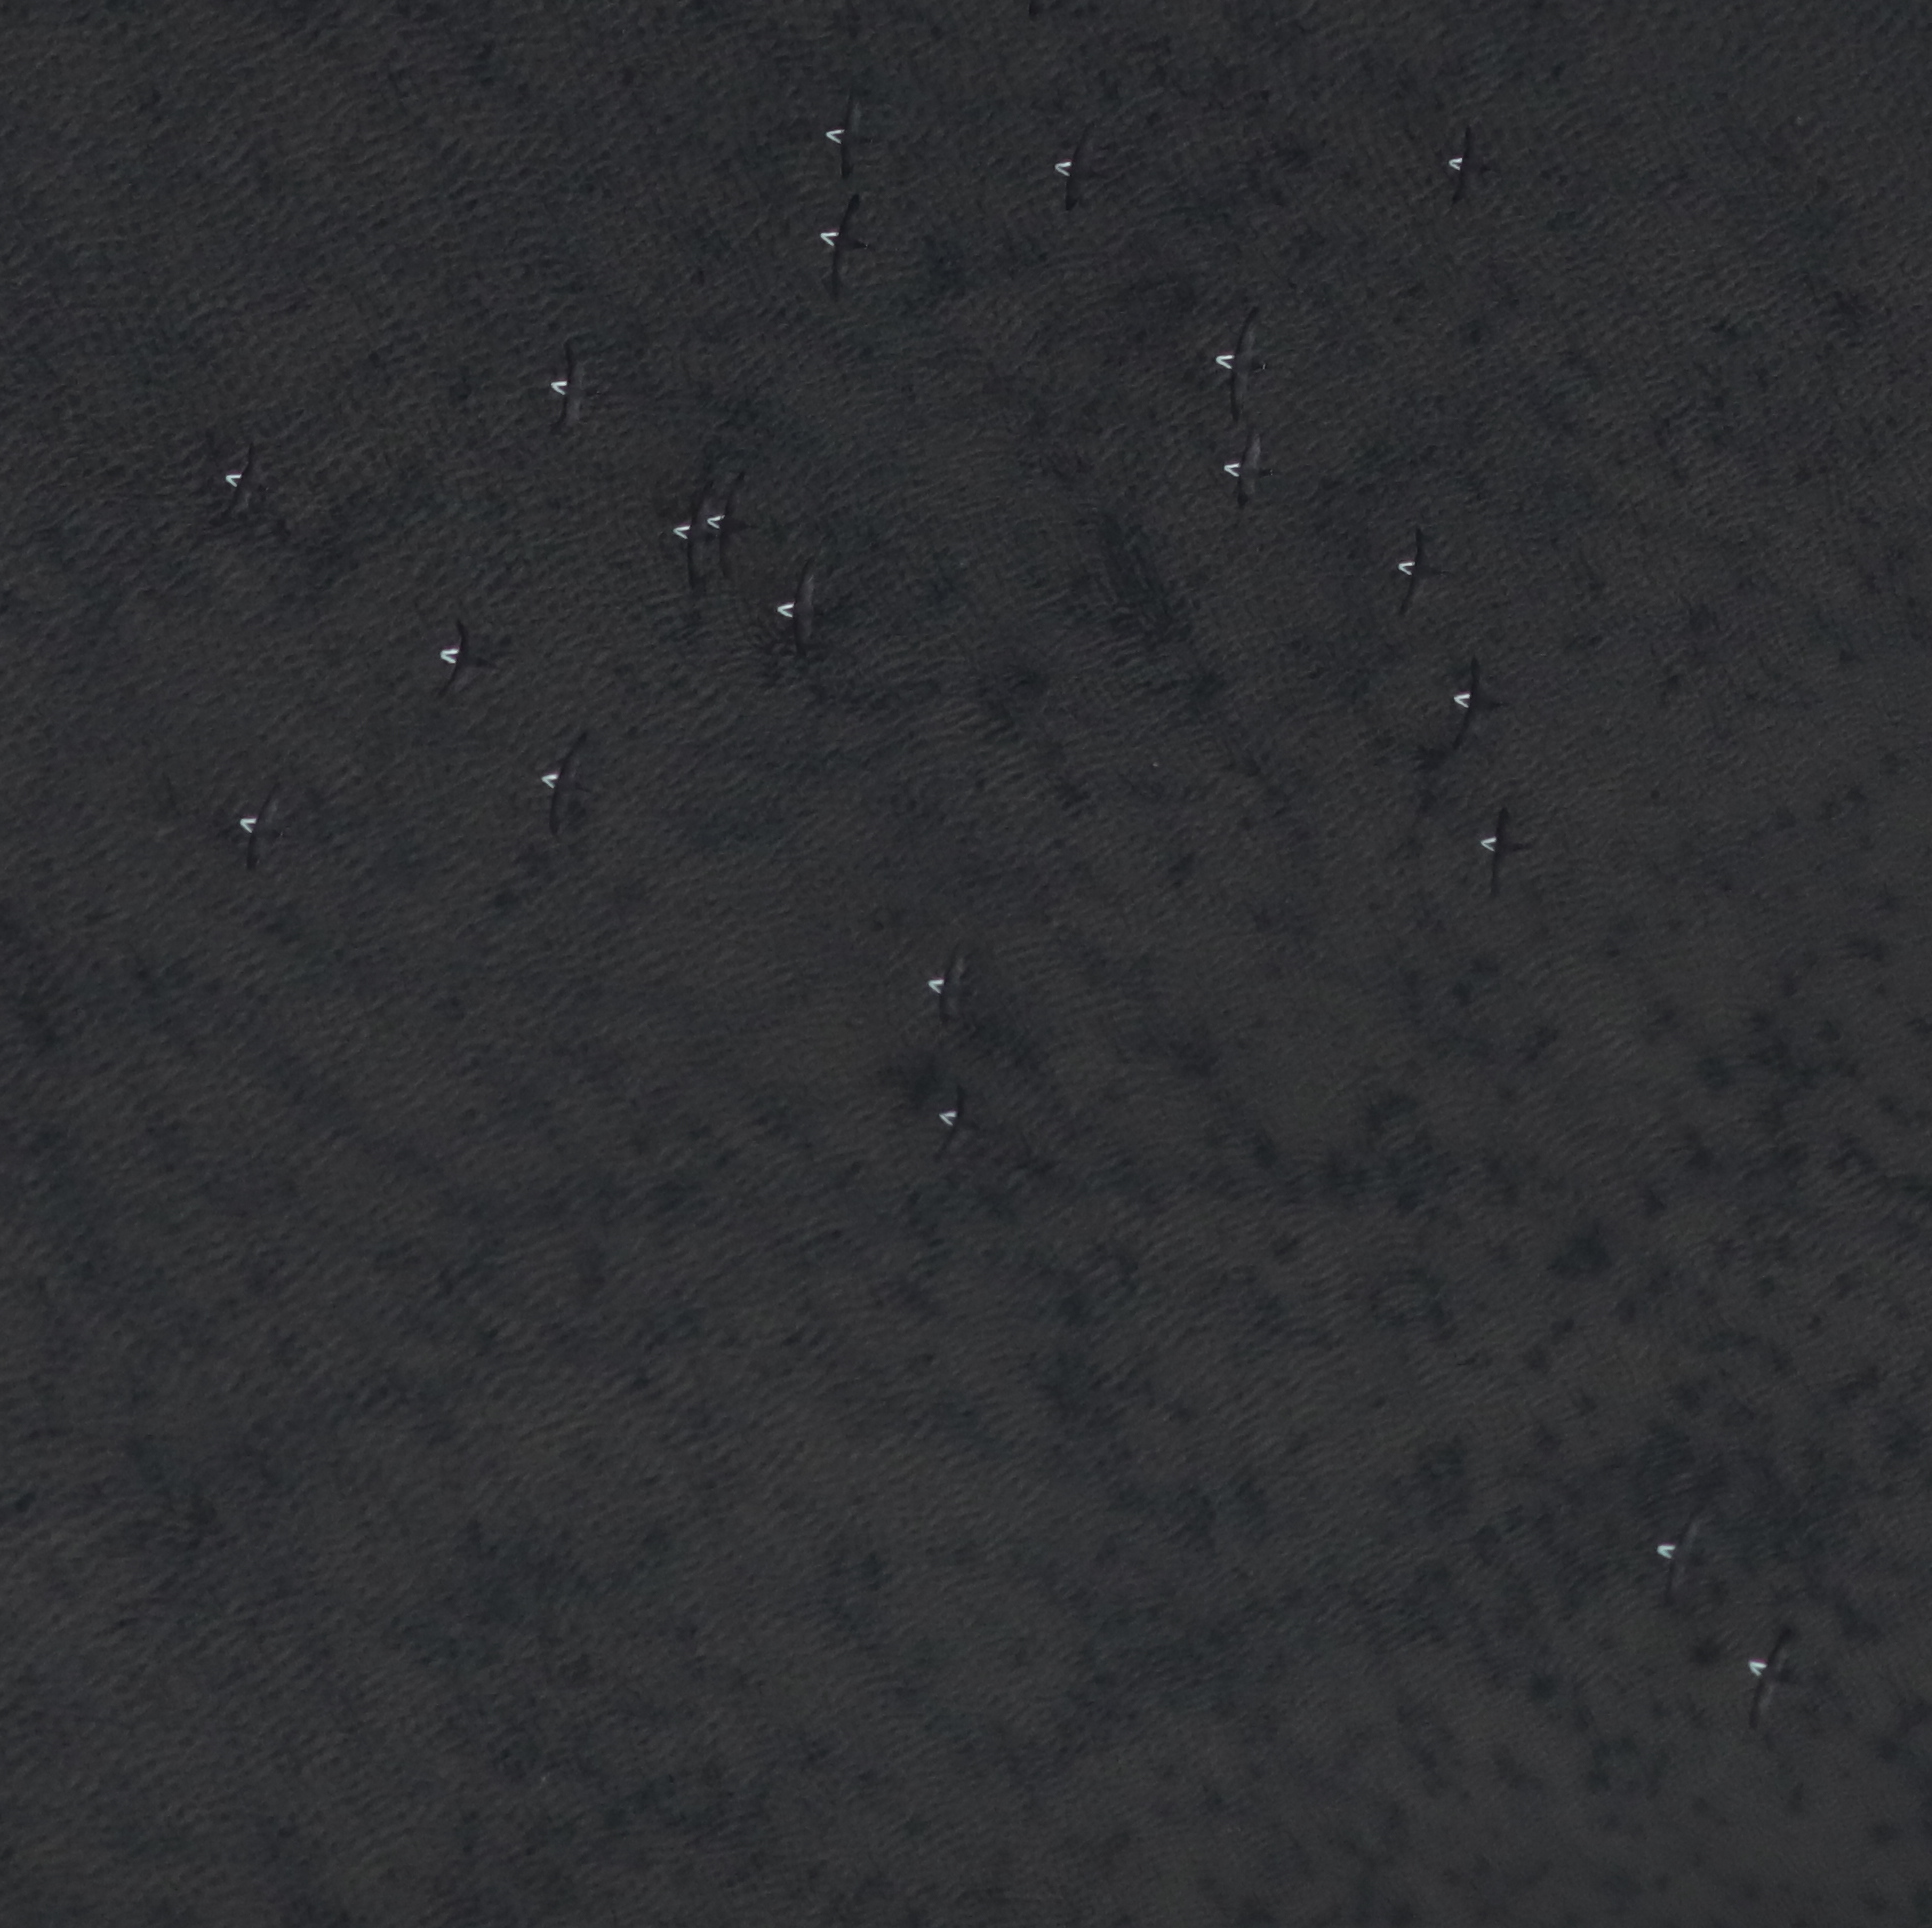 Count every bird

21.